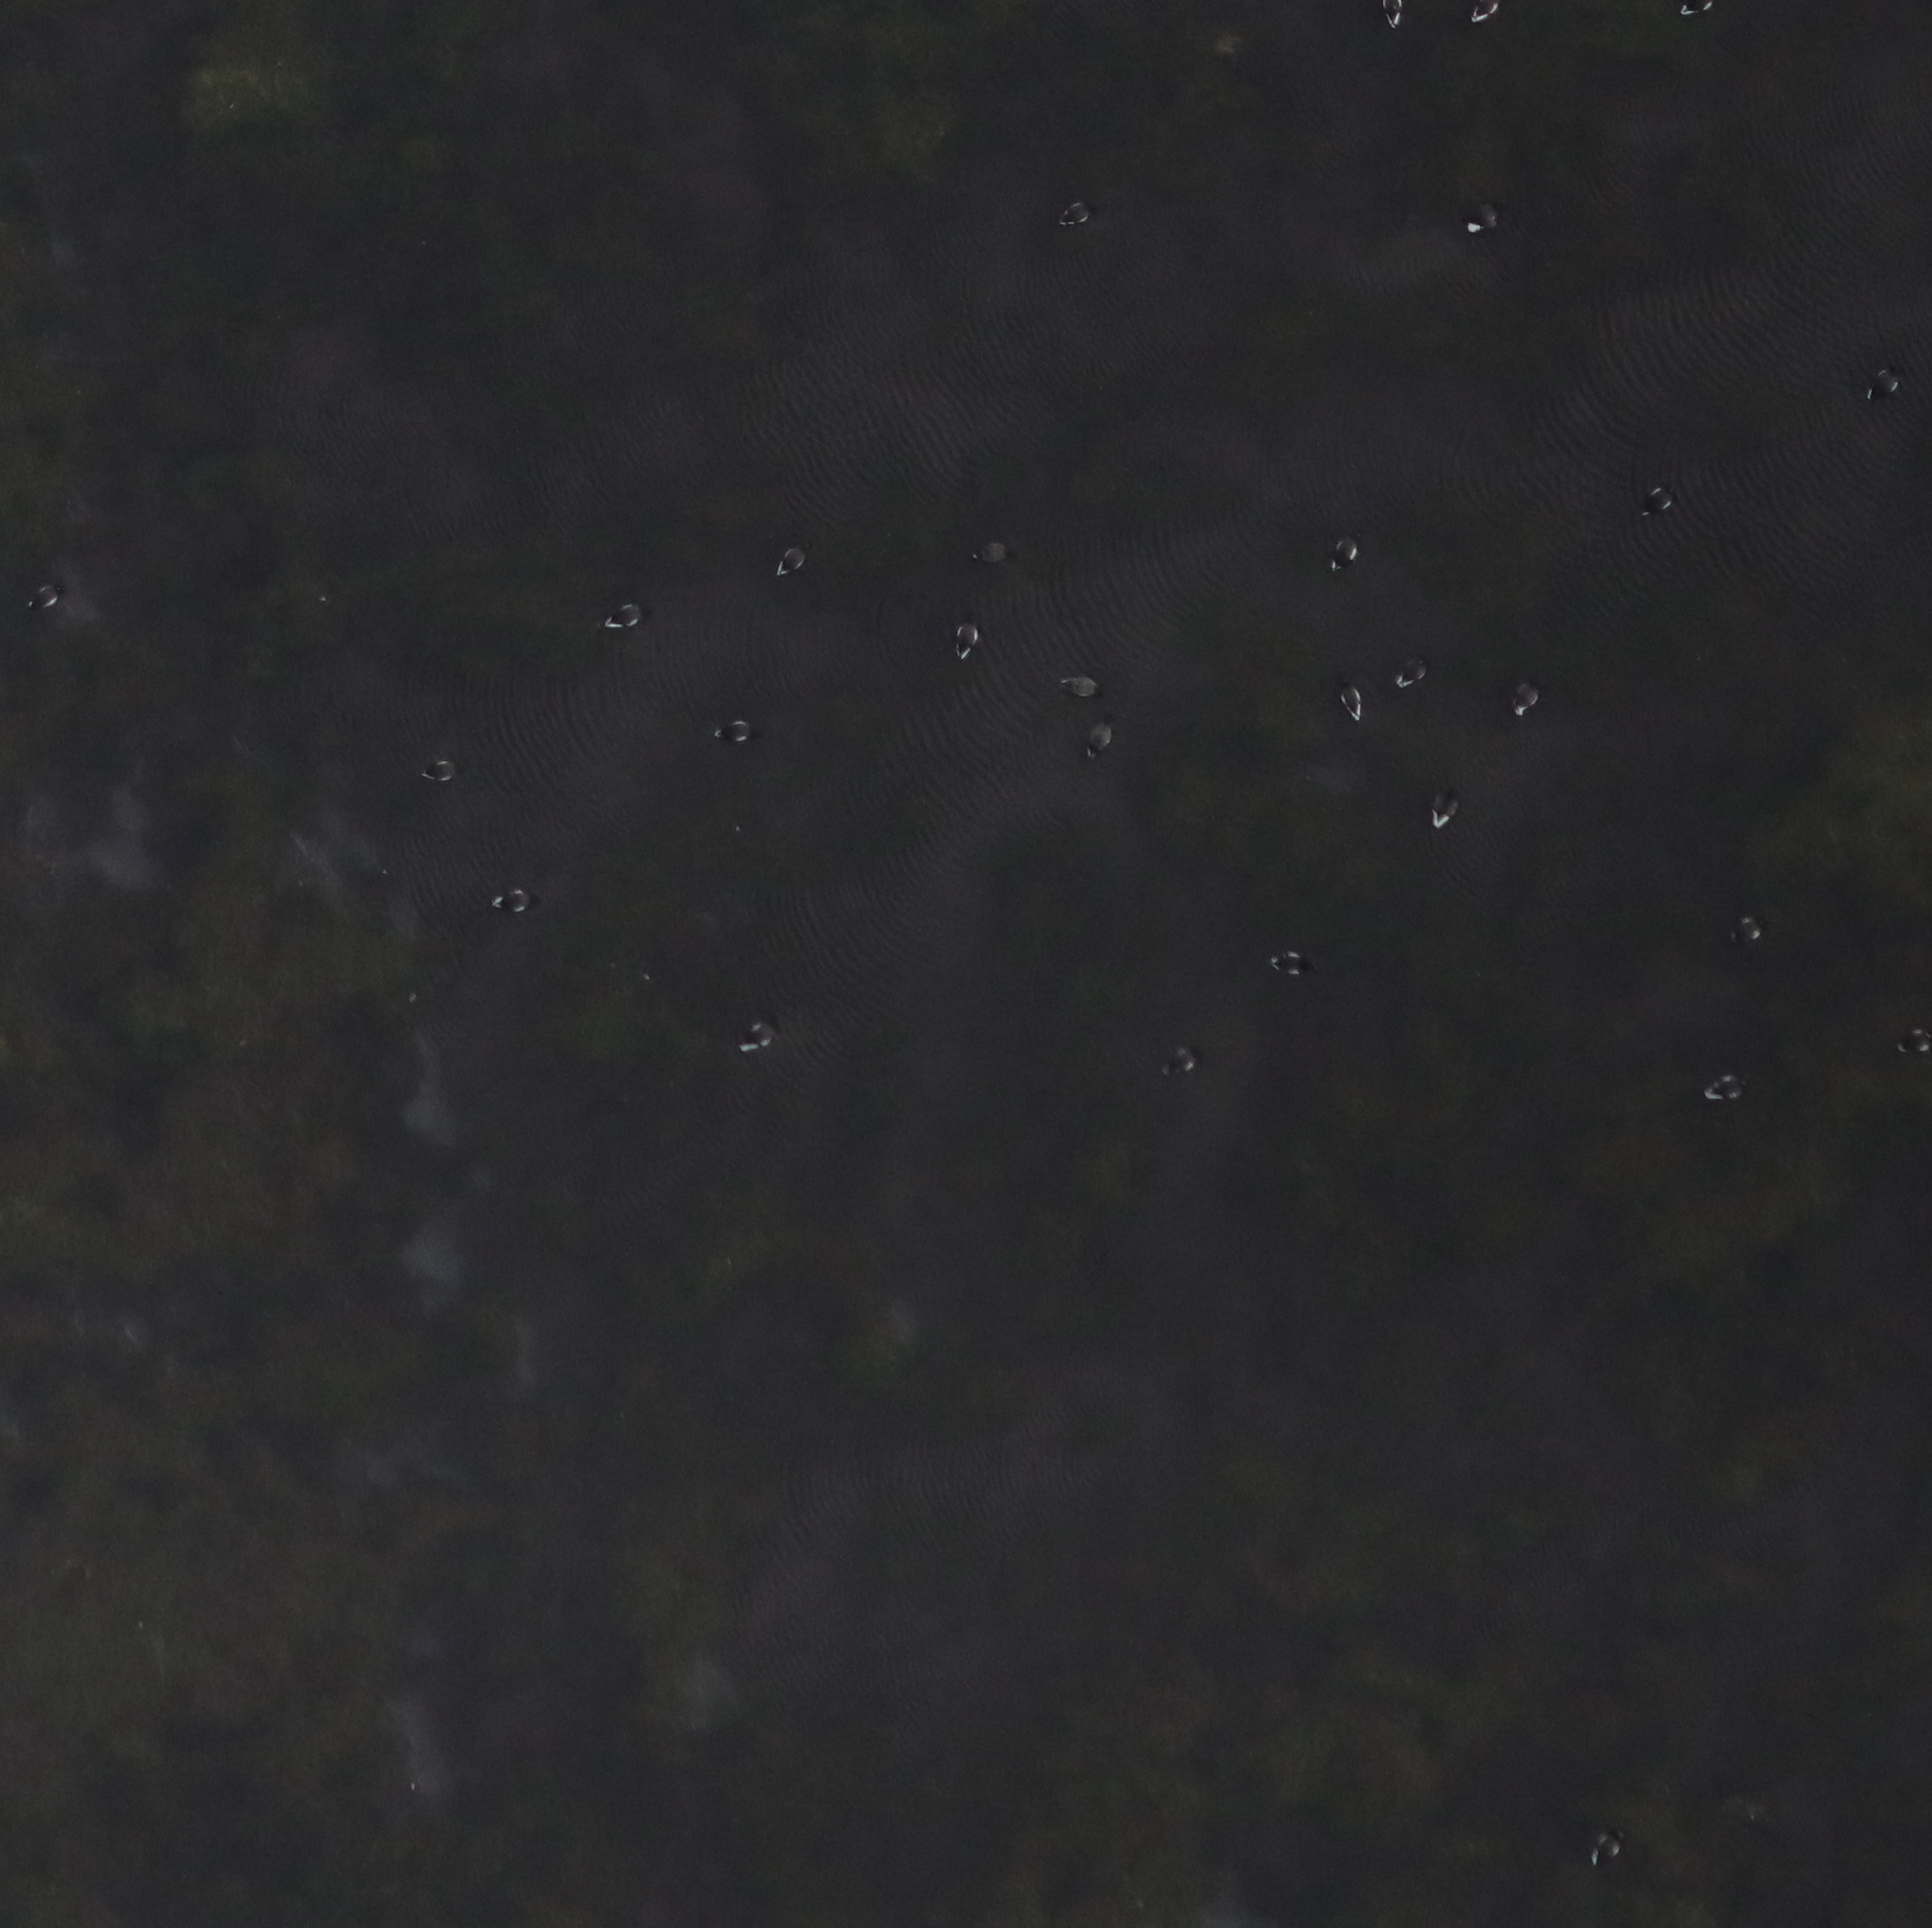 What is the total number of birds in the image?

29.